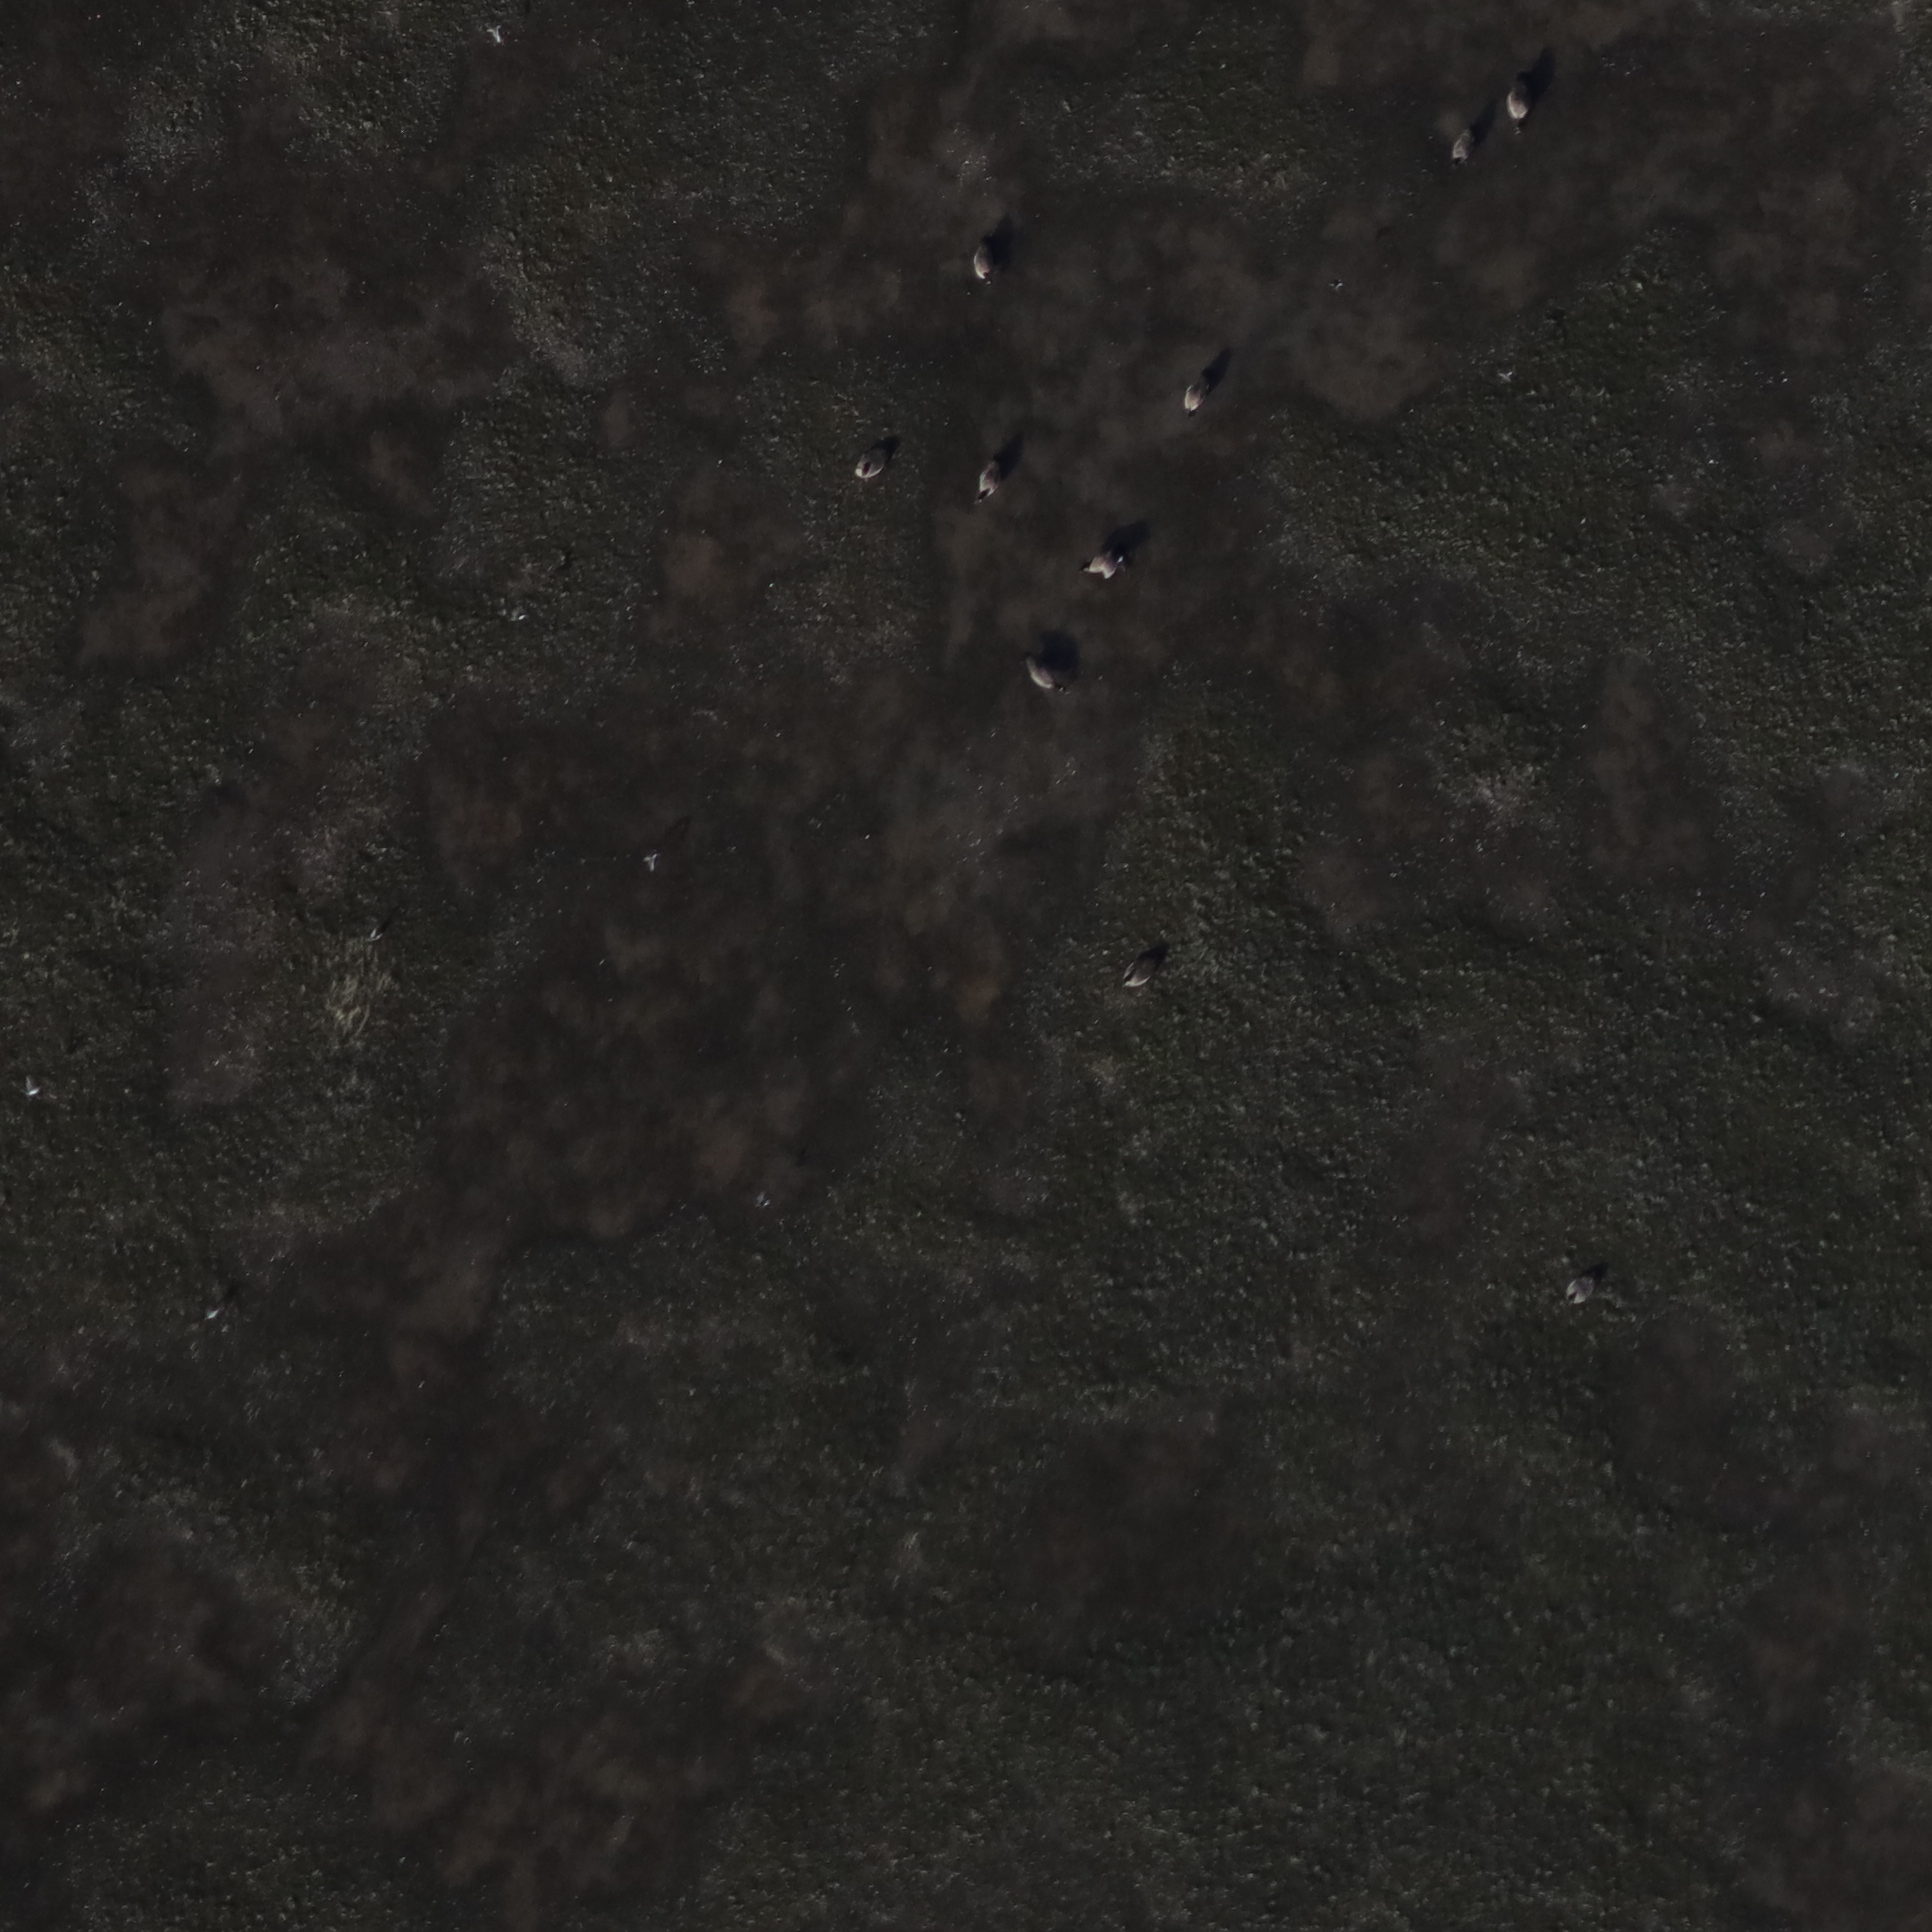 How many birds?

10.